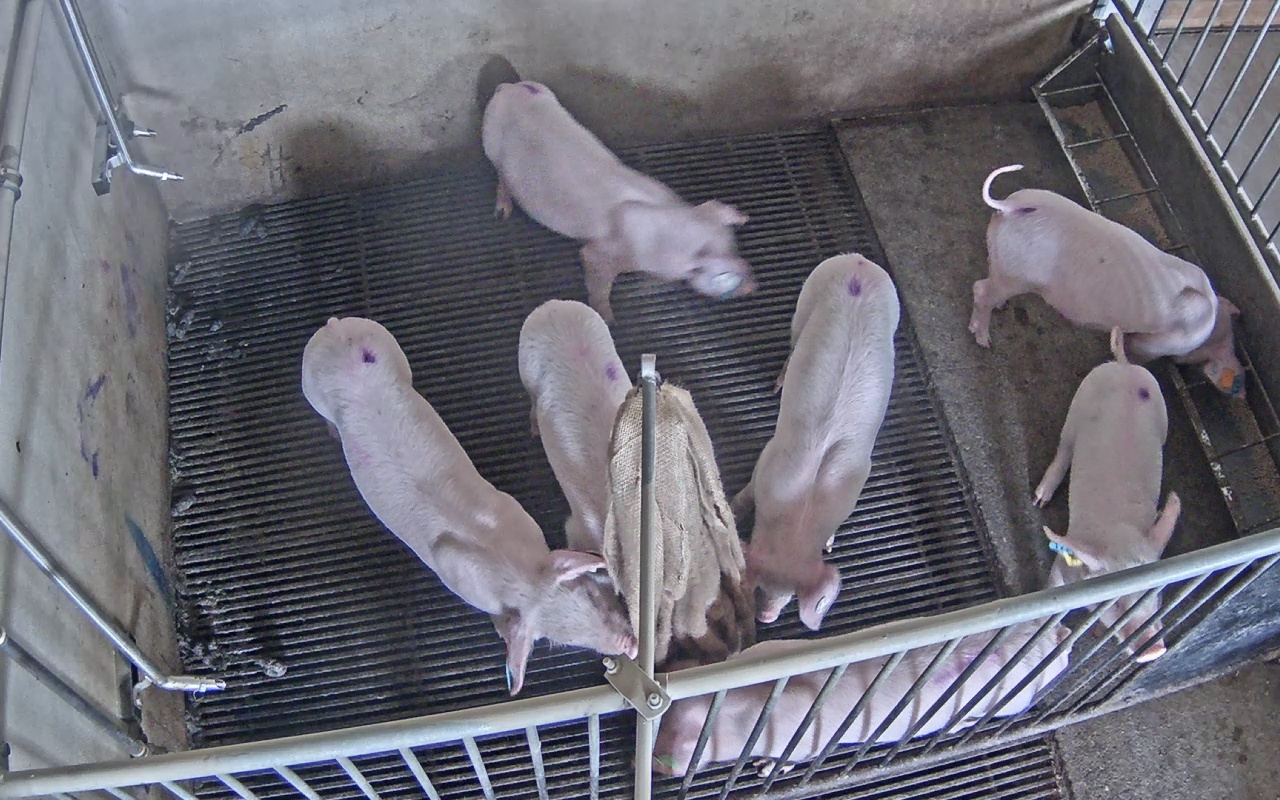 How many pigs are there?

7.